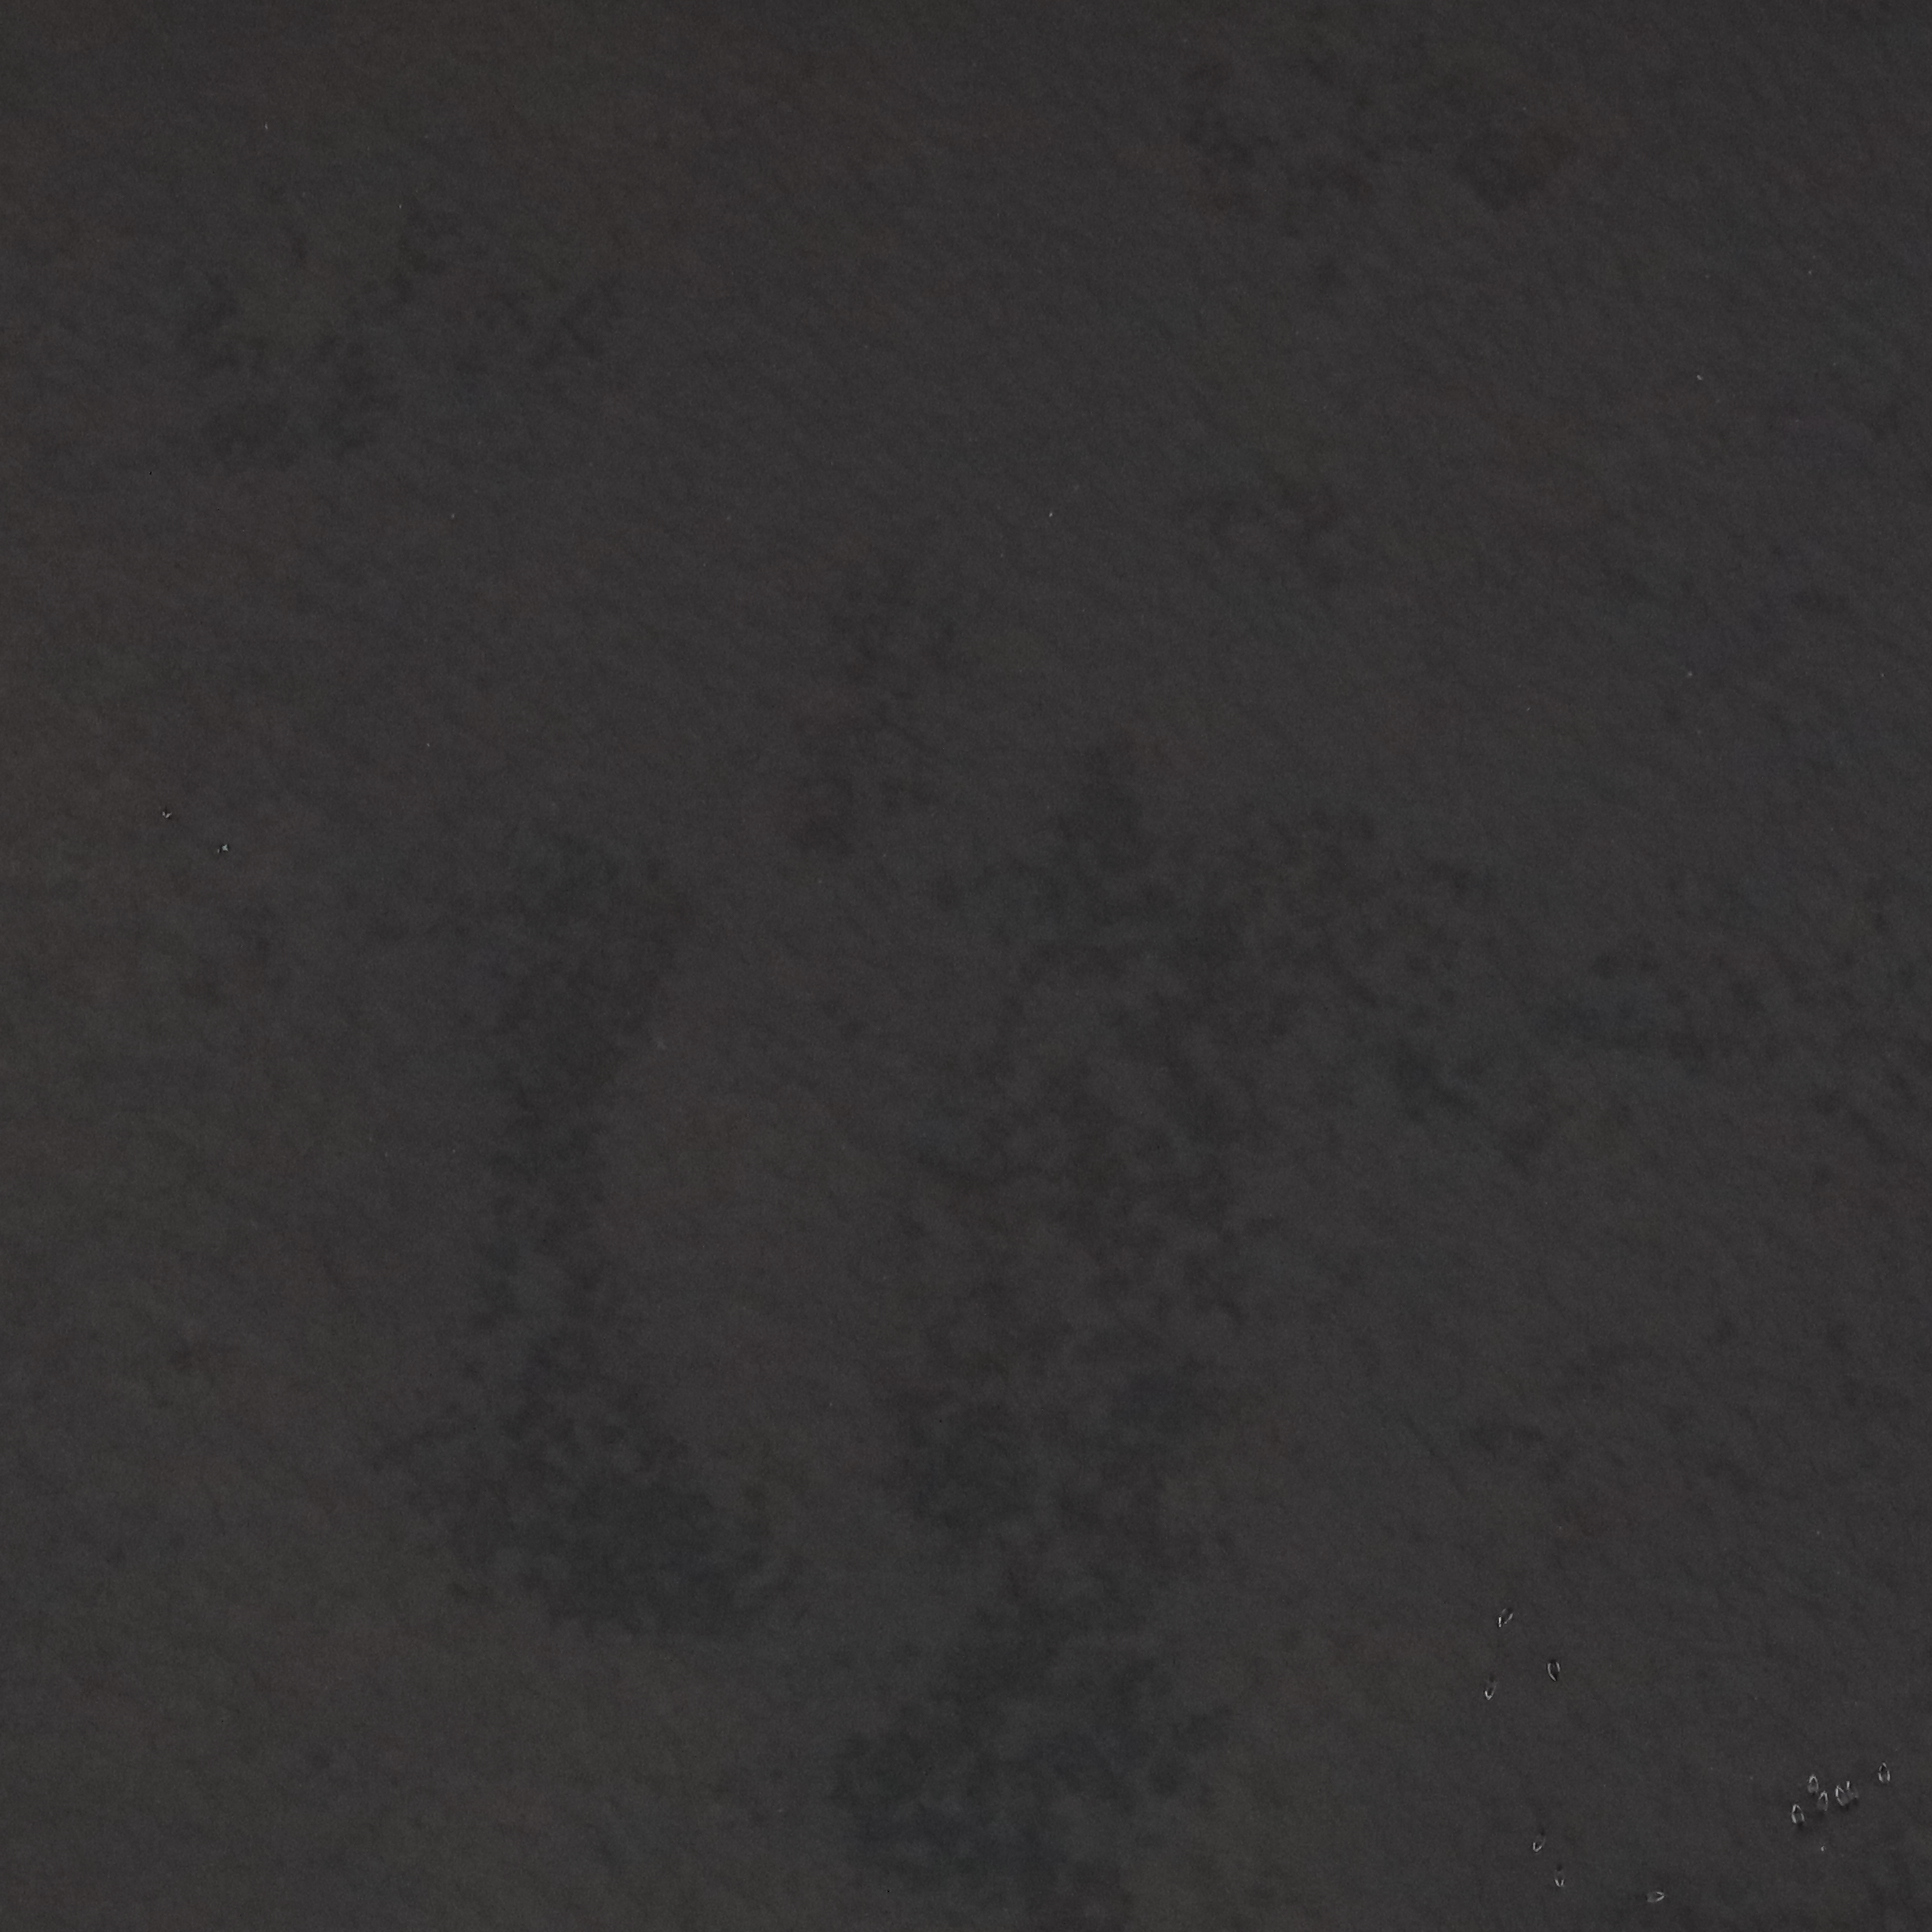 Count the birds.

14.